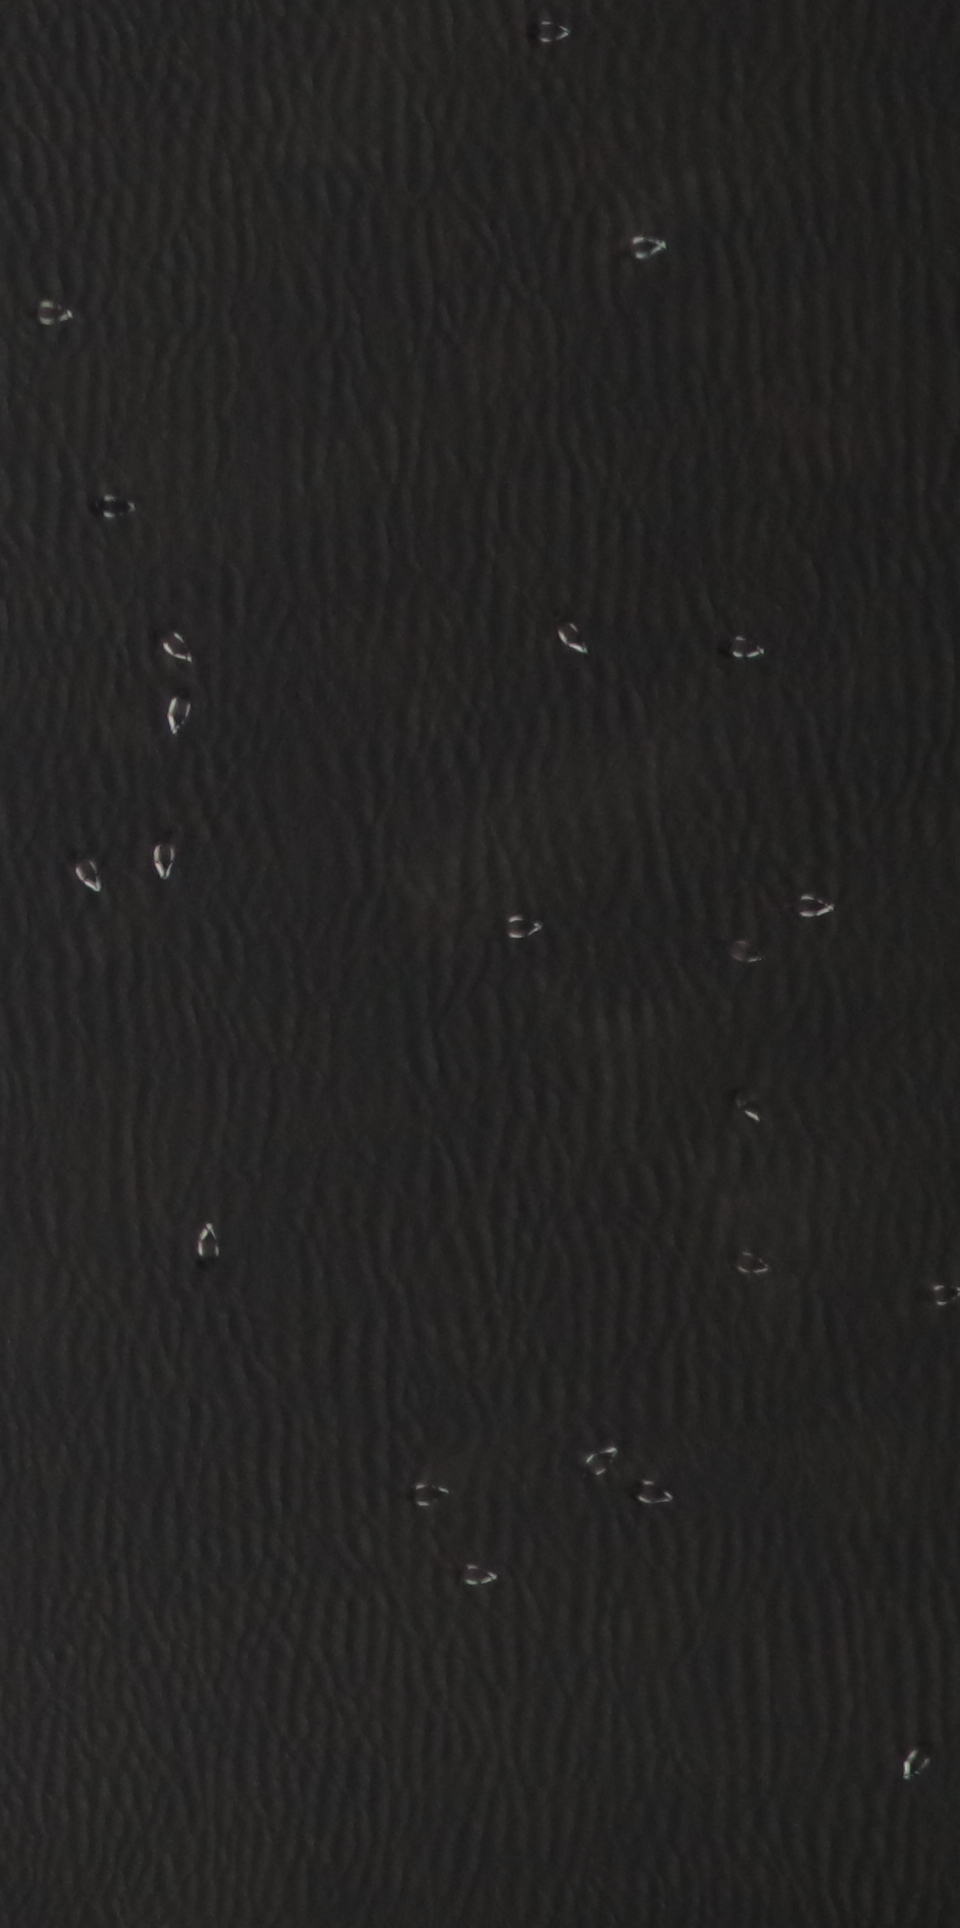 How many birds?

22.